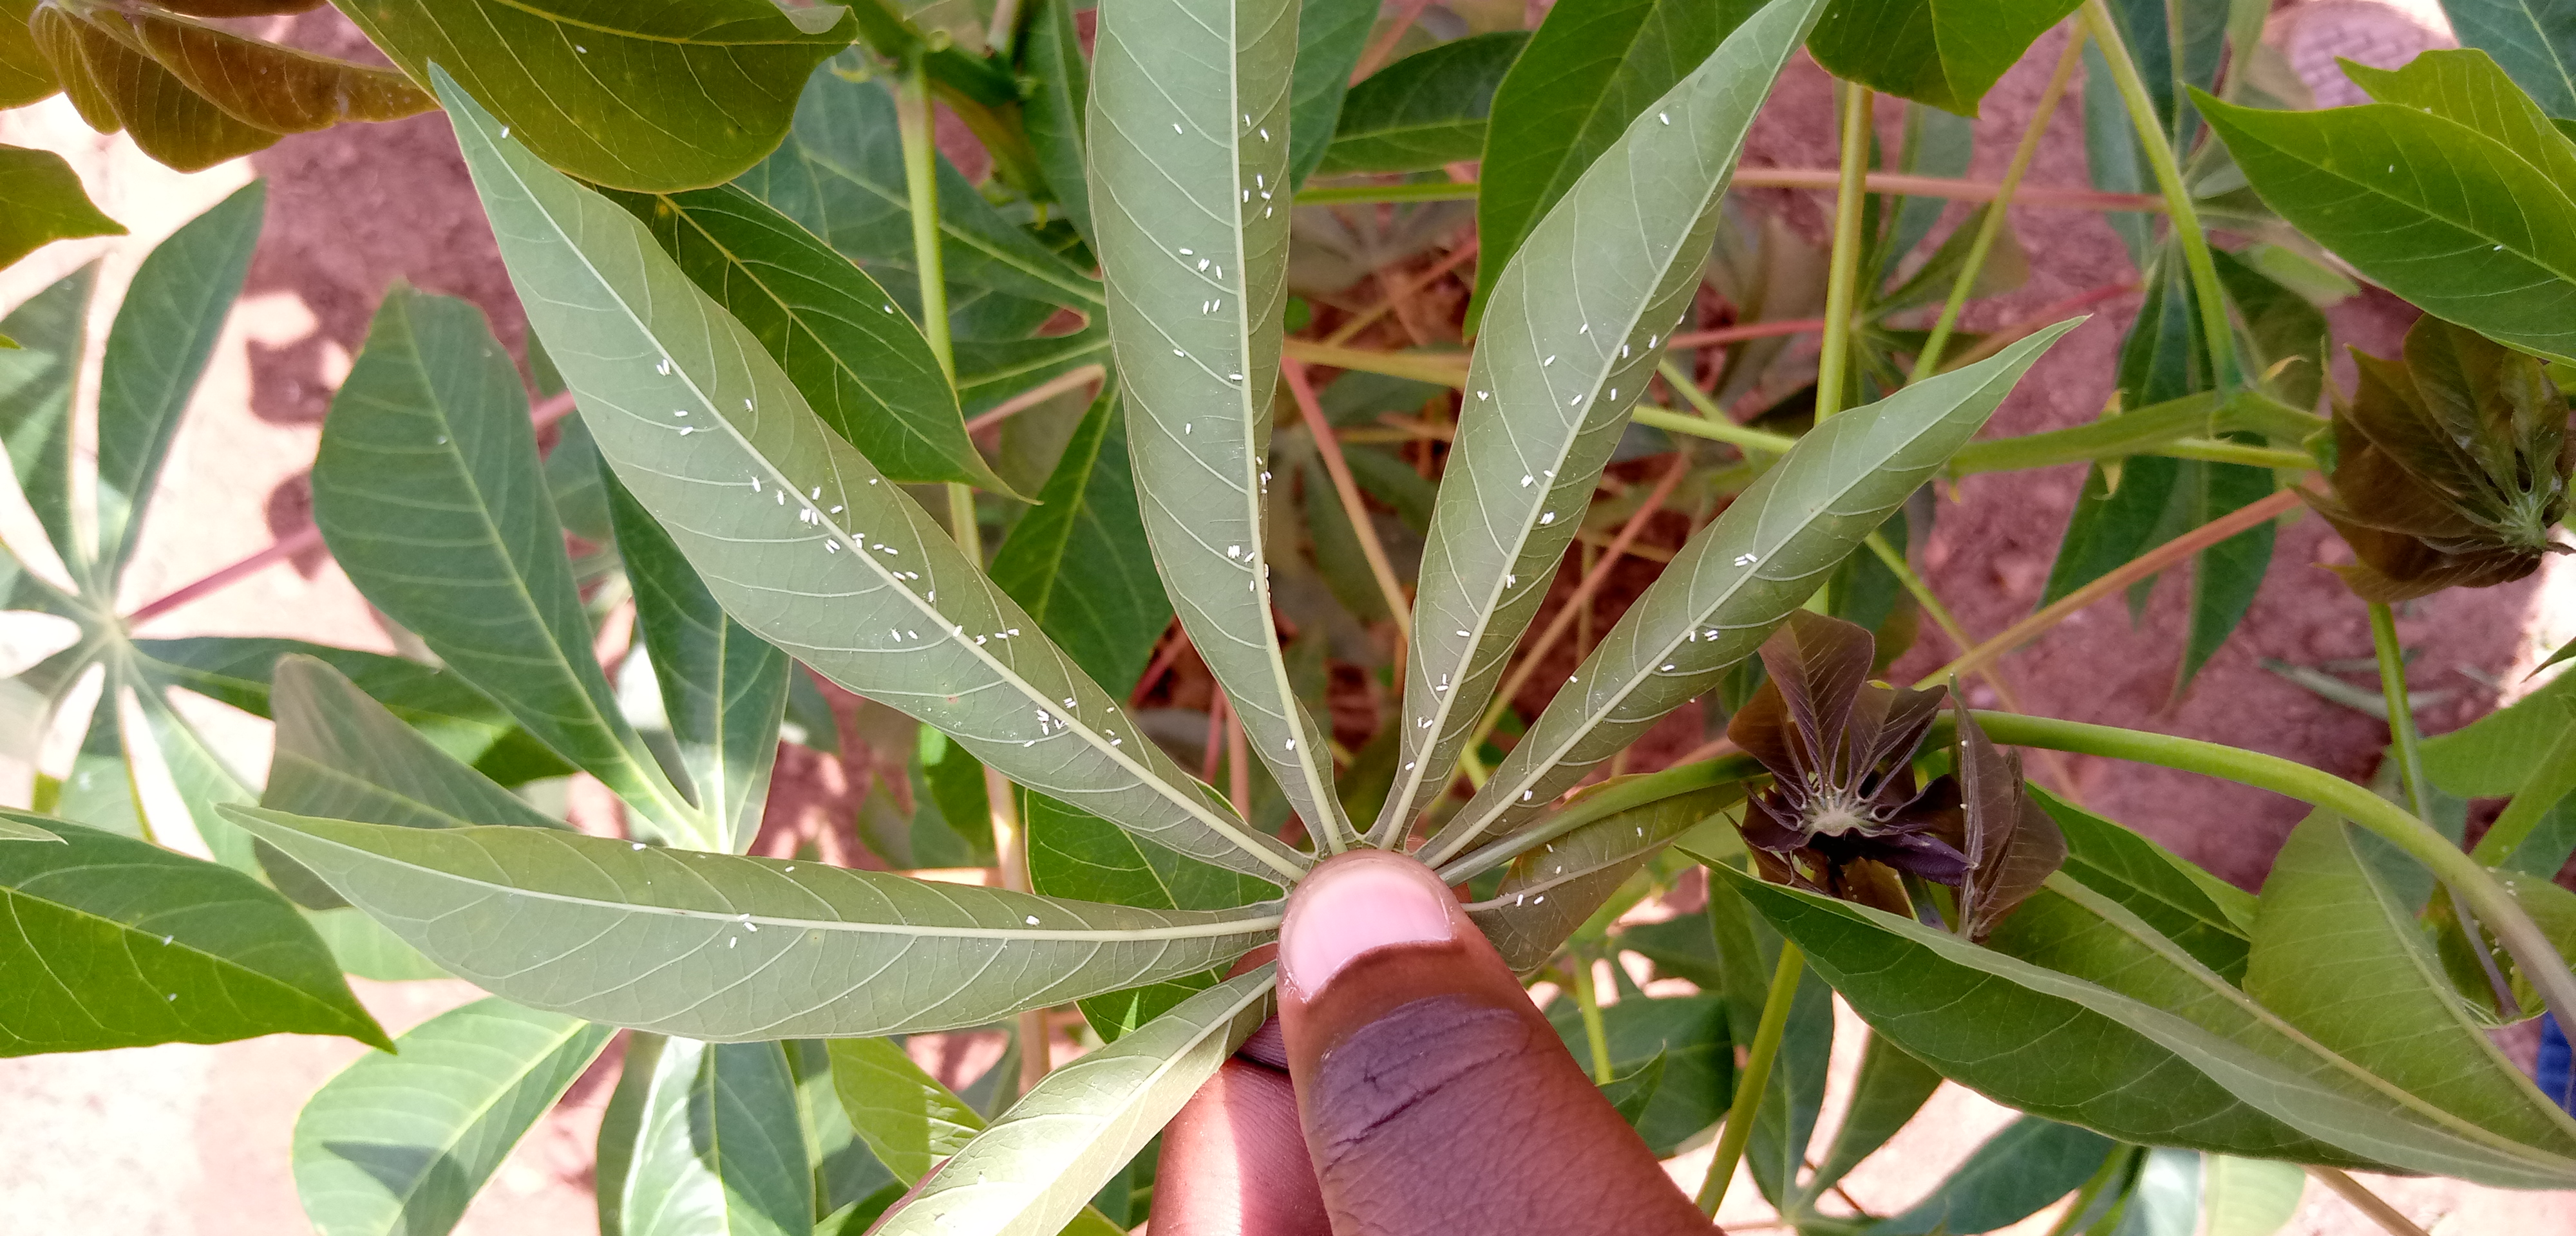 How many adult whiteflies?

118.